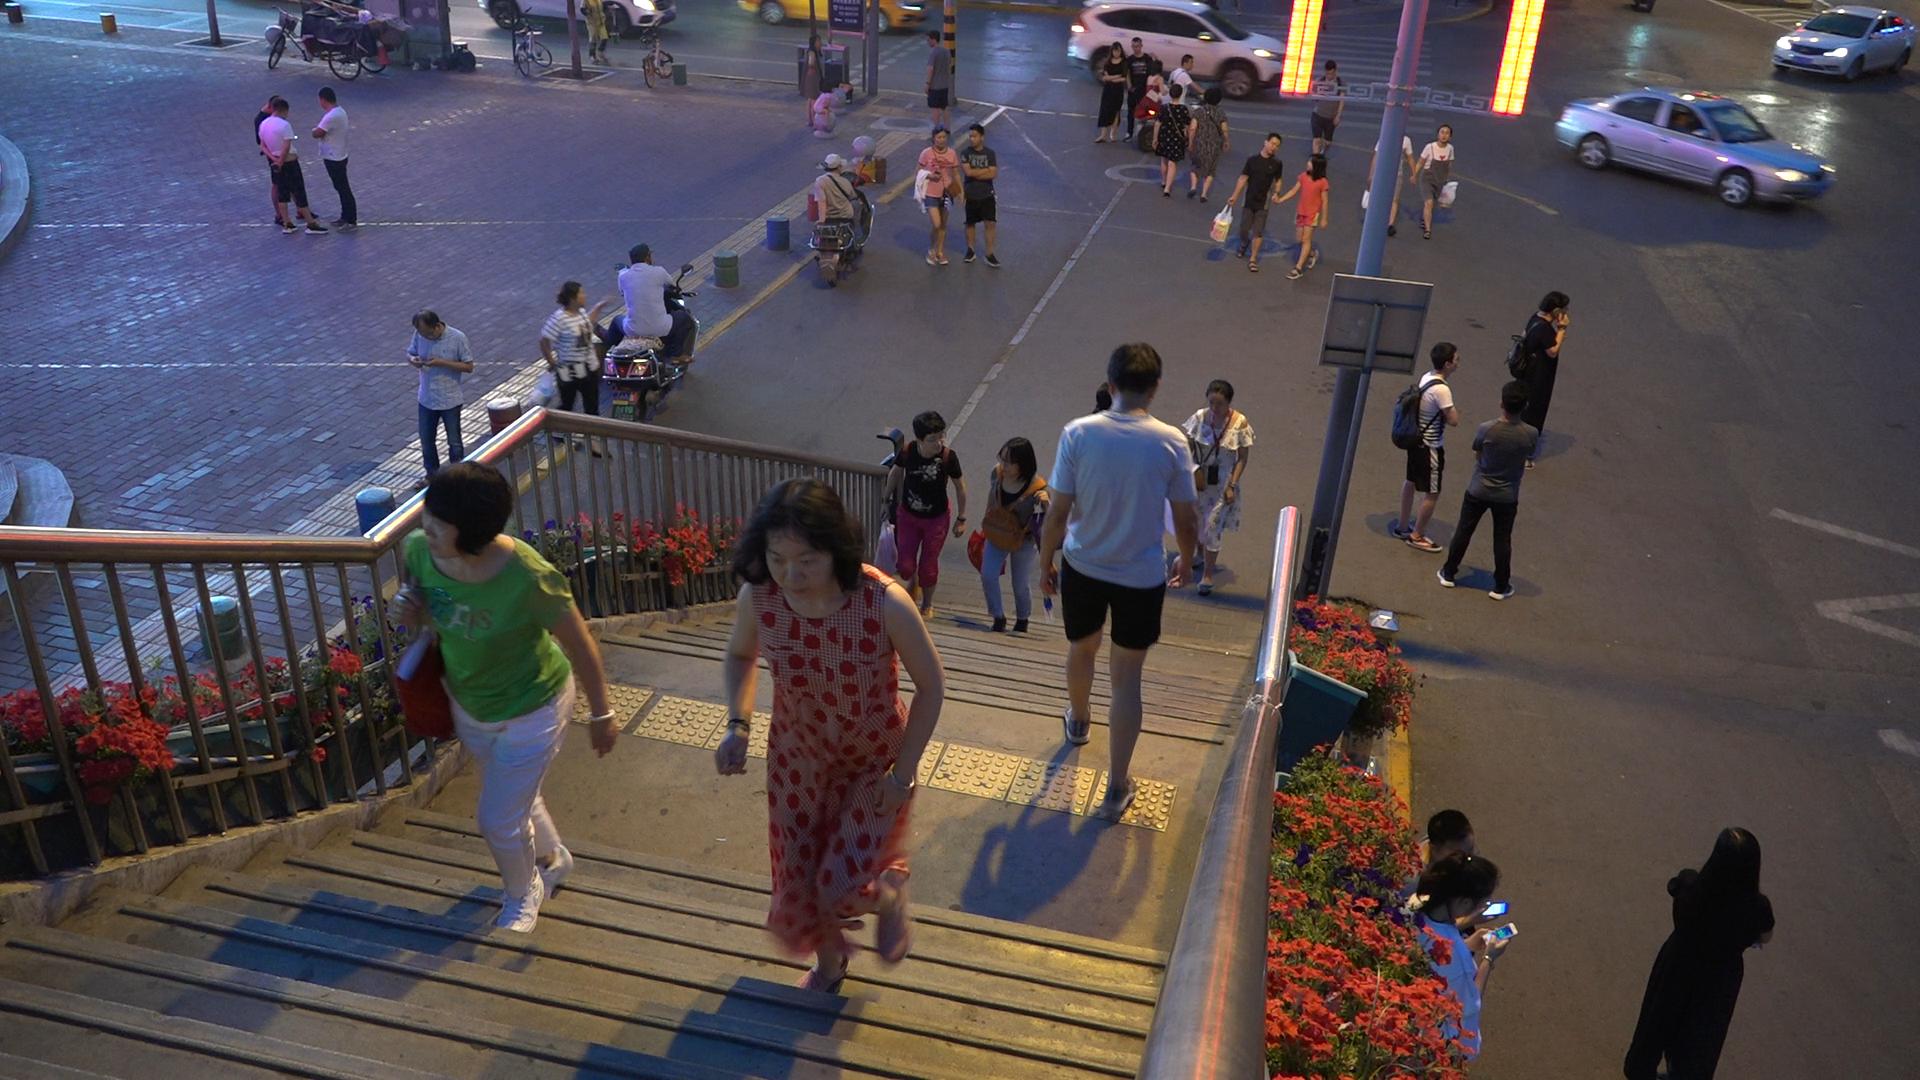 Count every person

33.